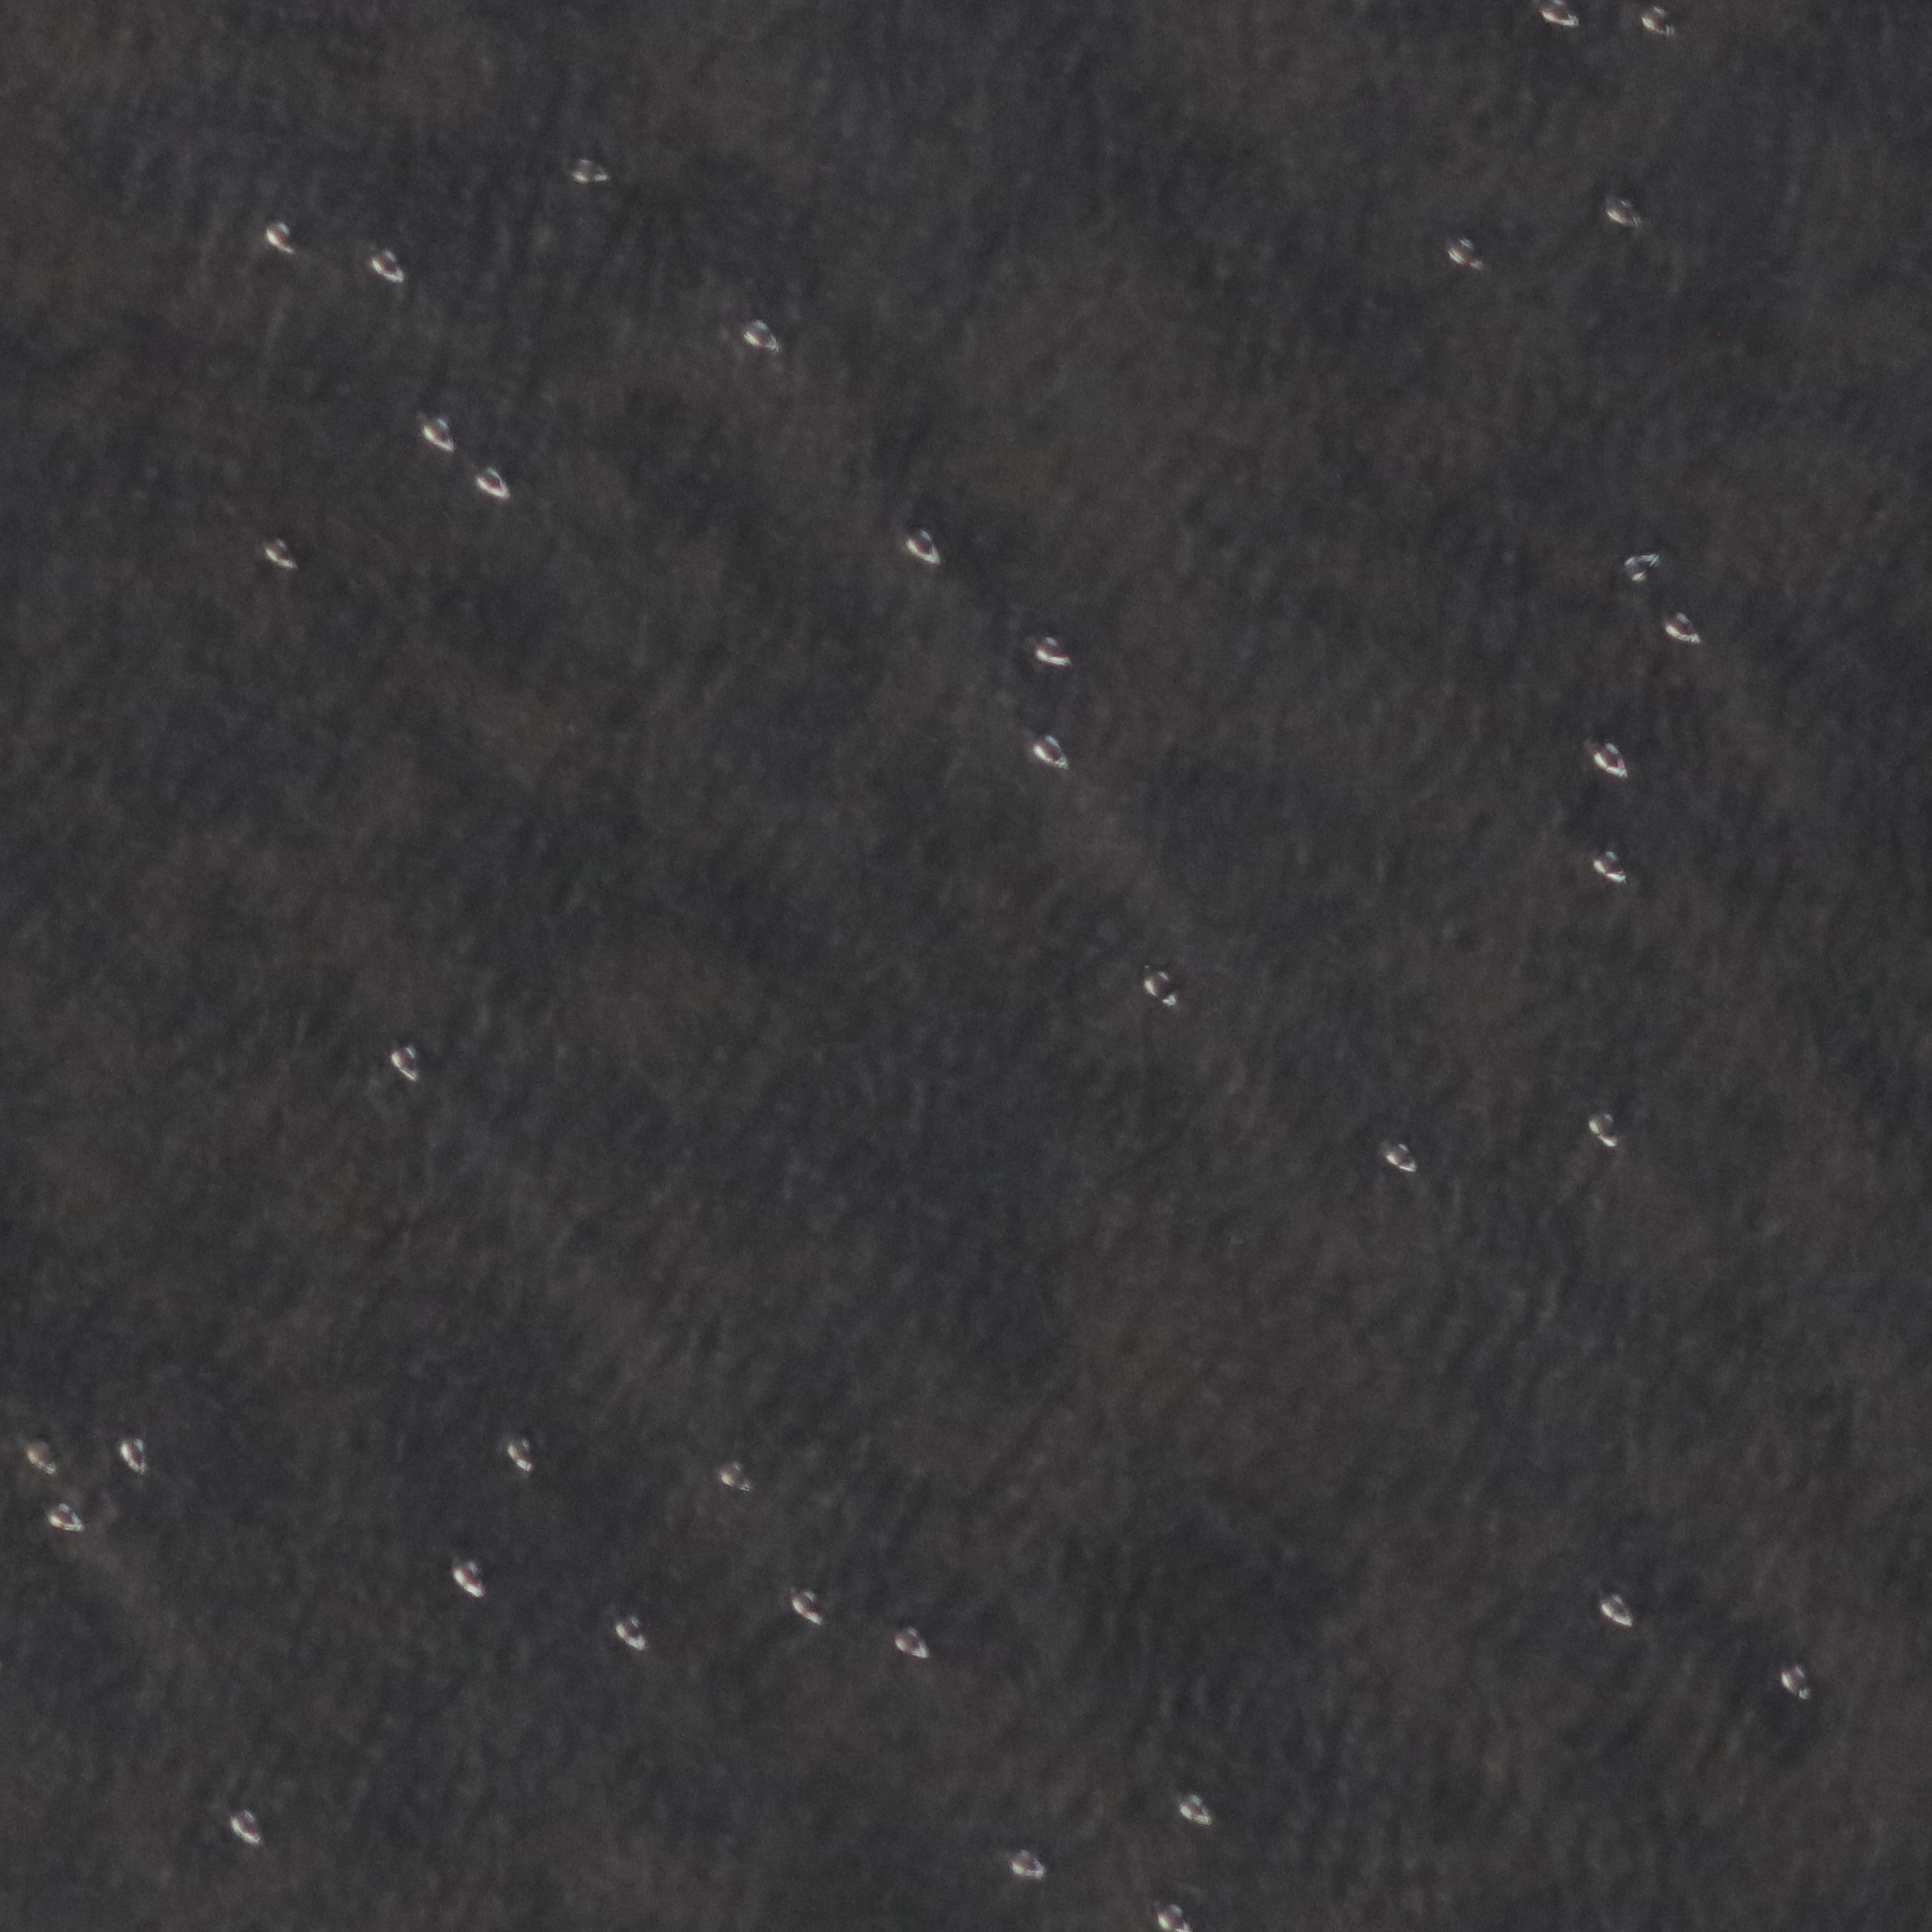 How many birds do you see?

37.